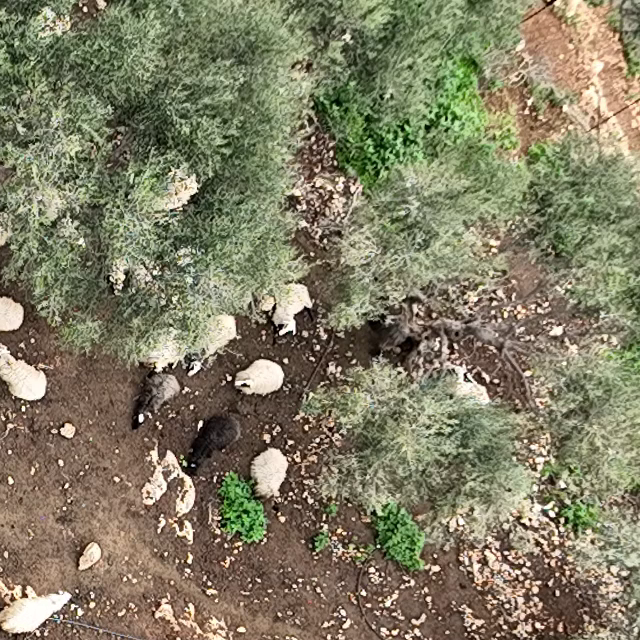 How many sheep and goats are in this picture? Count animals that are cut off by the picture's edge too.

14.